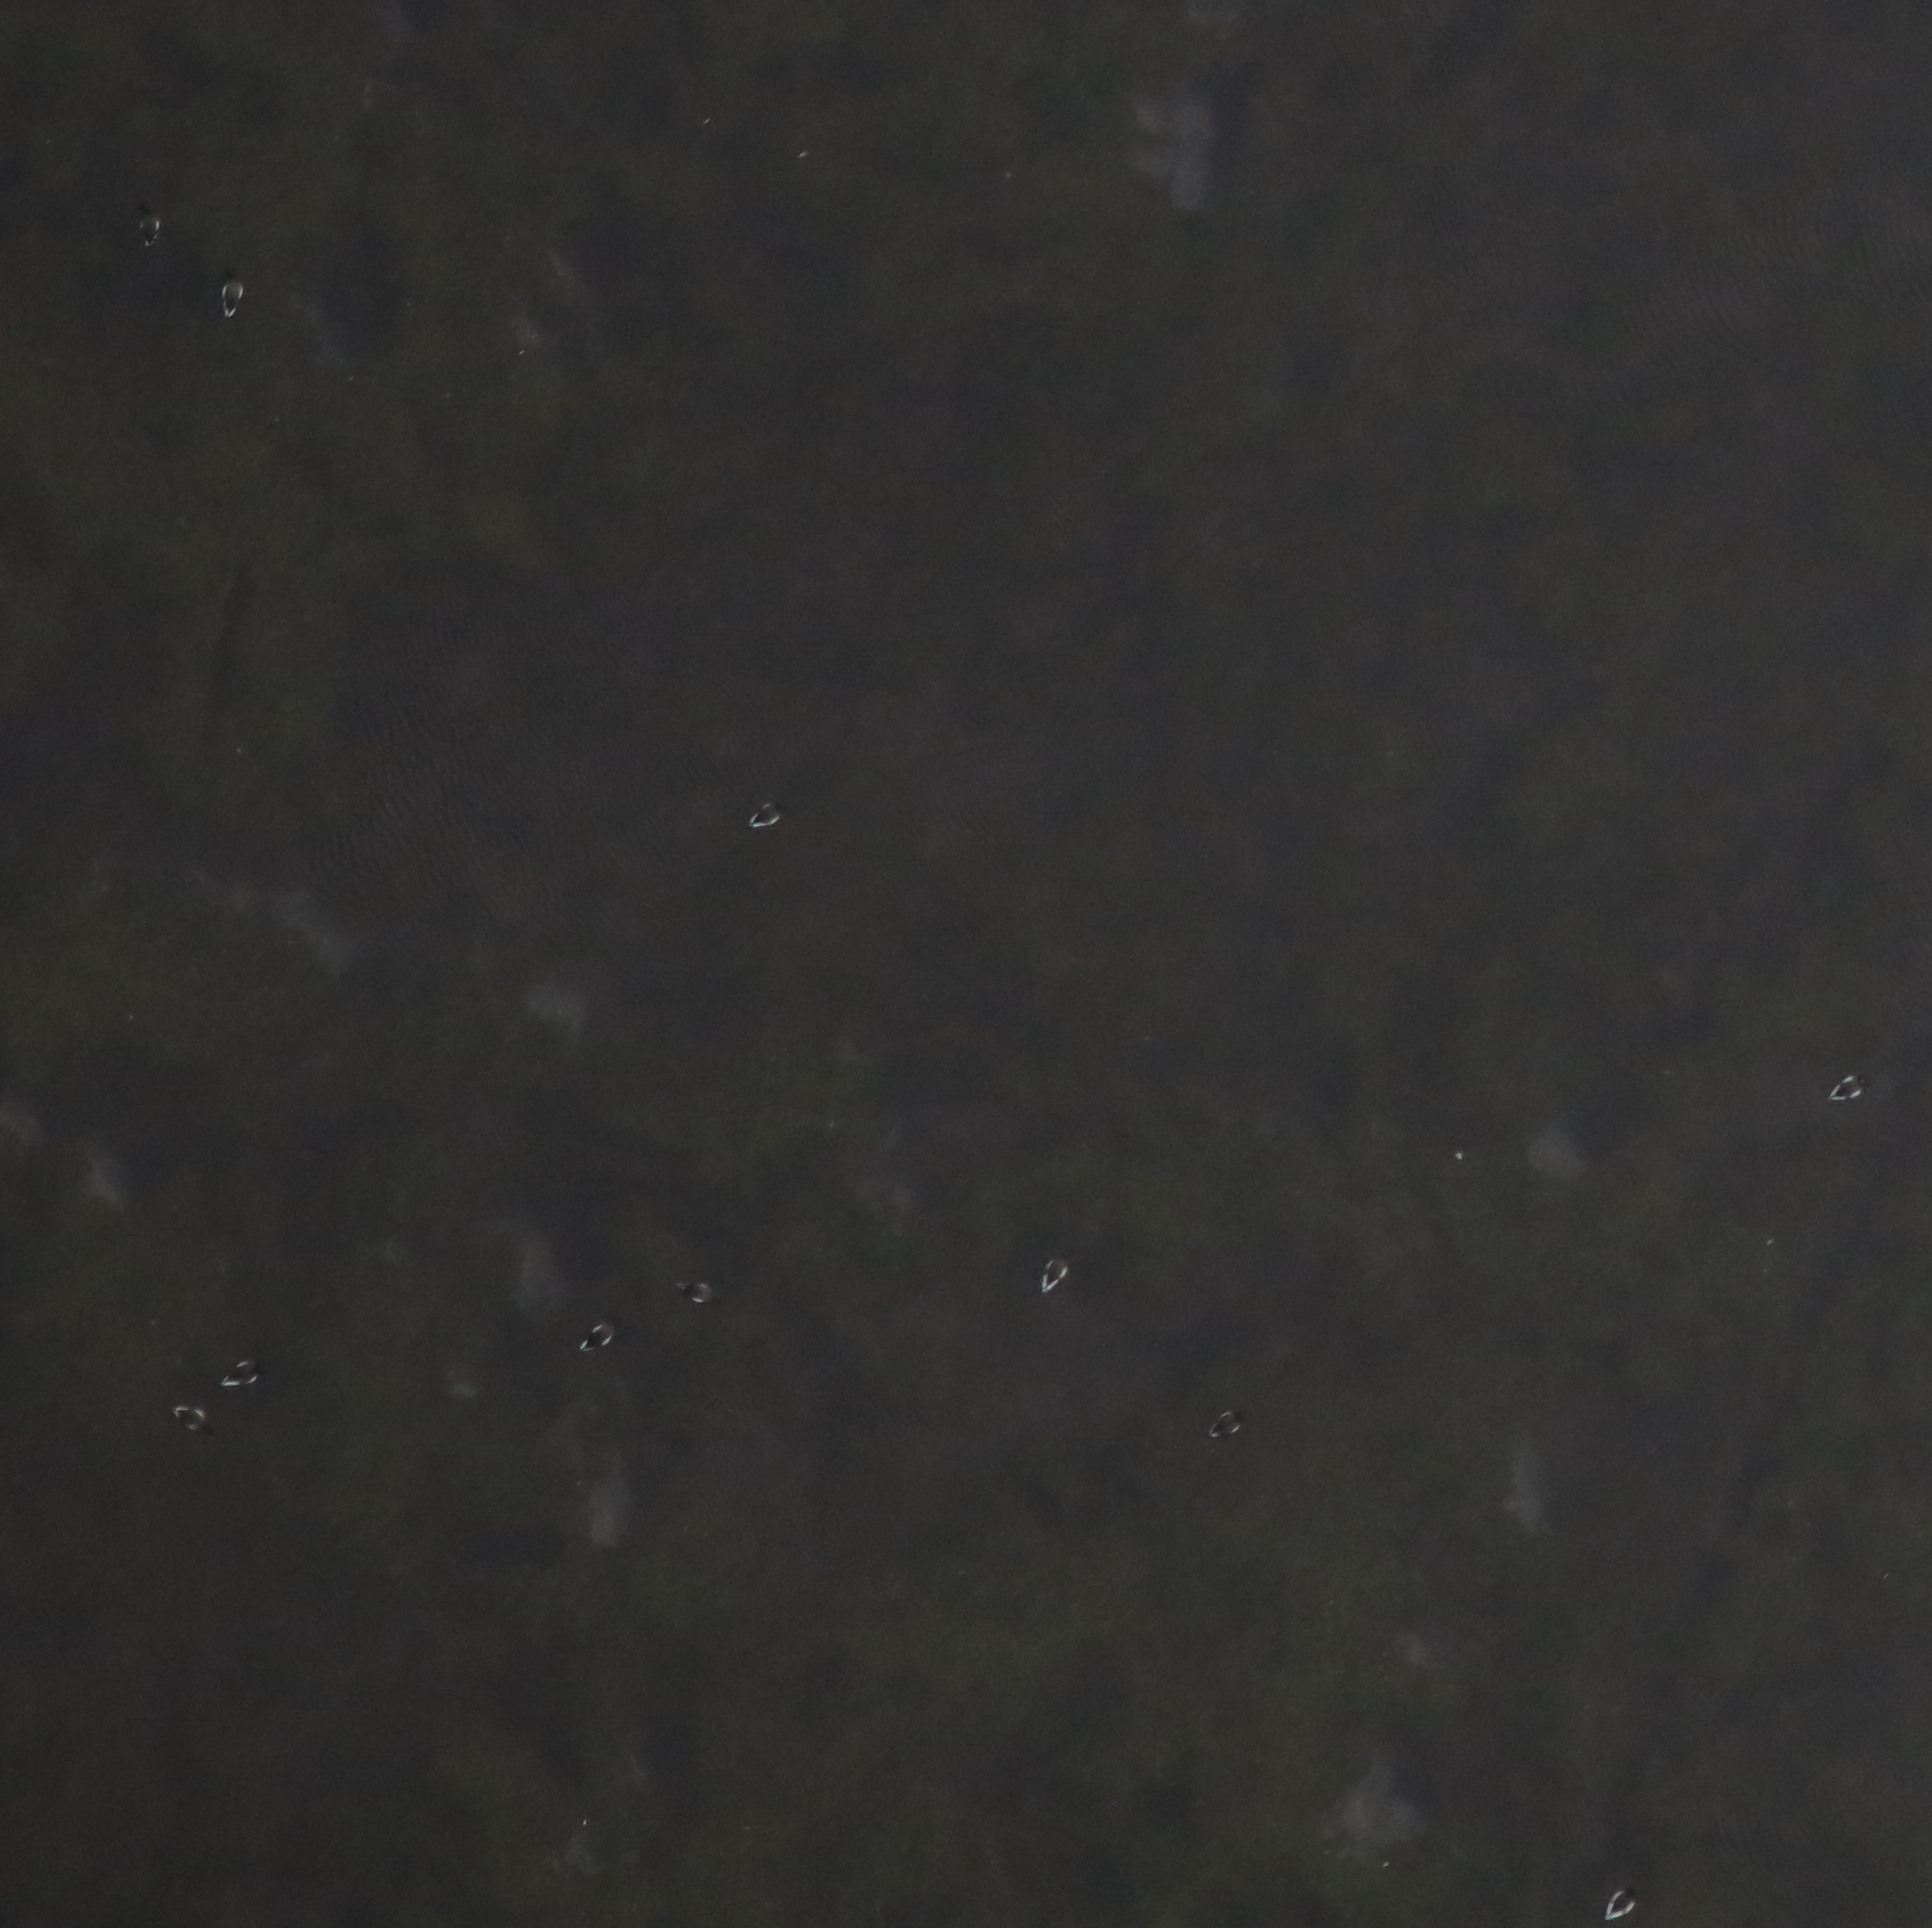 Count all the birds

11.